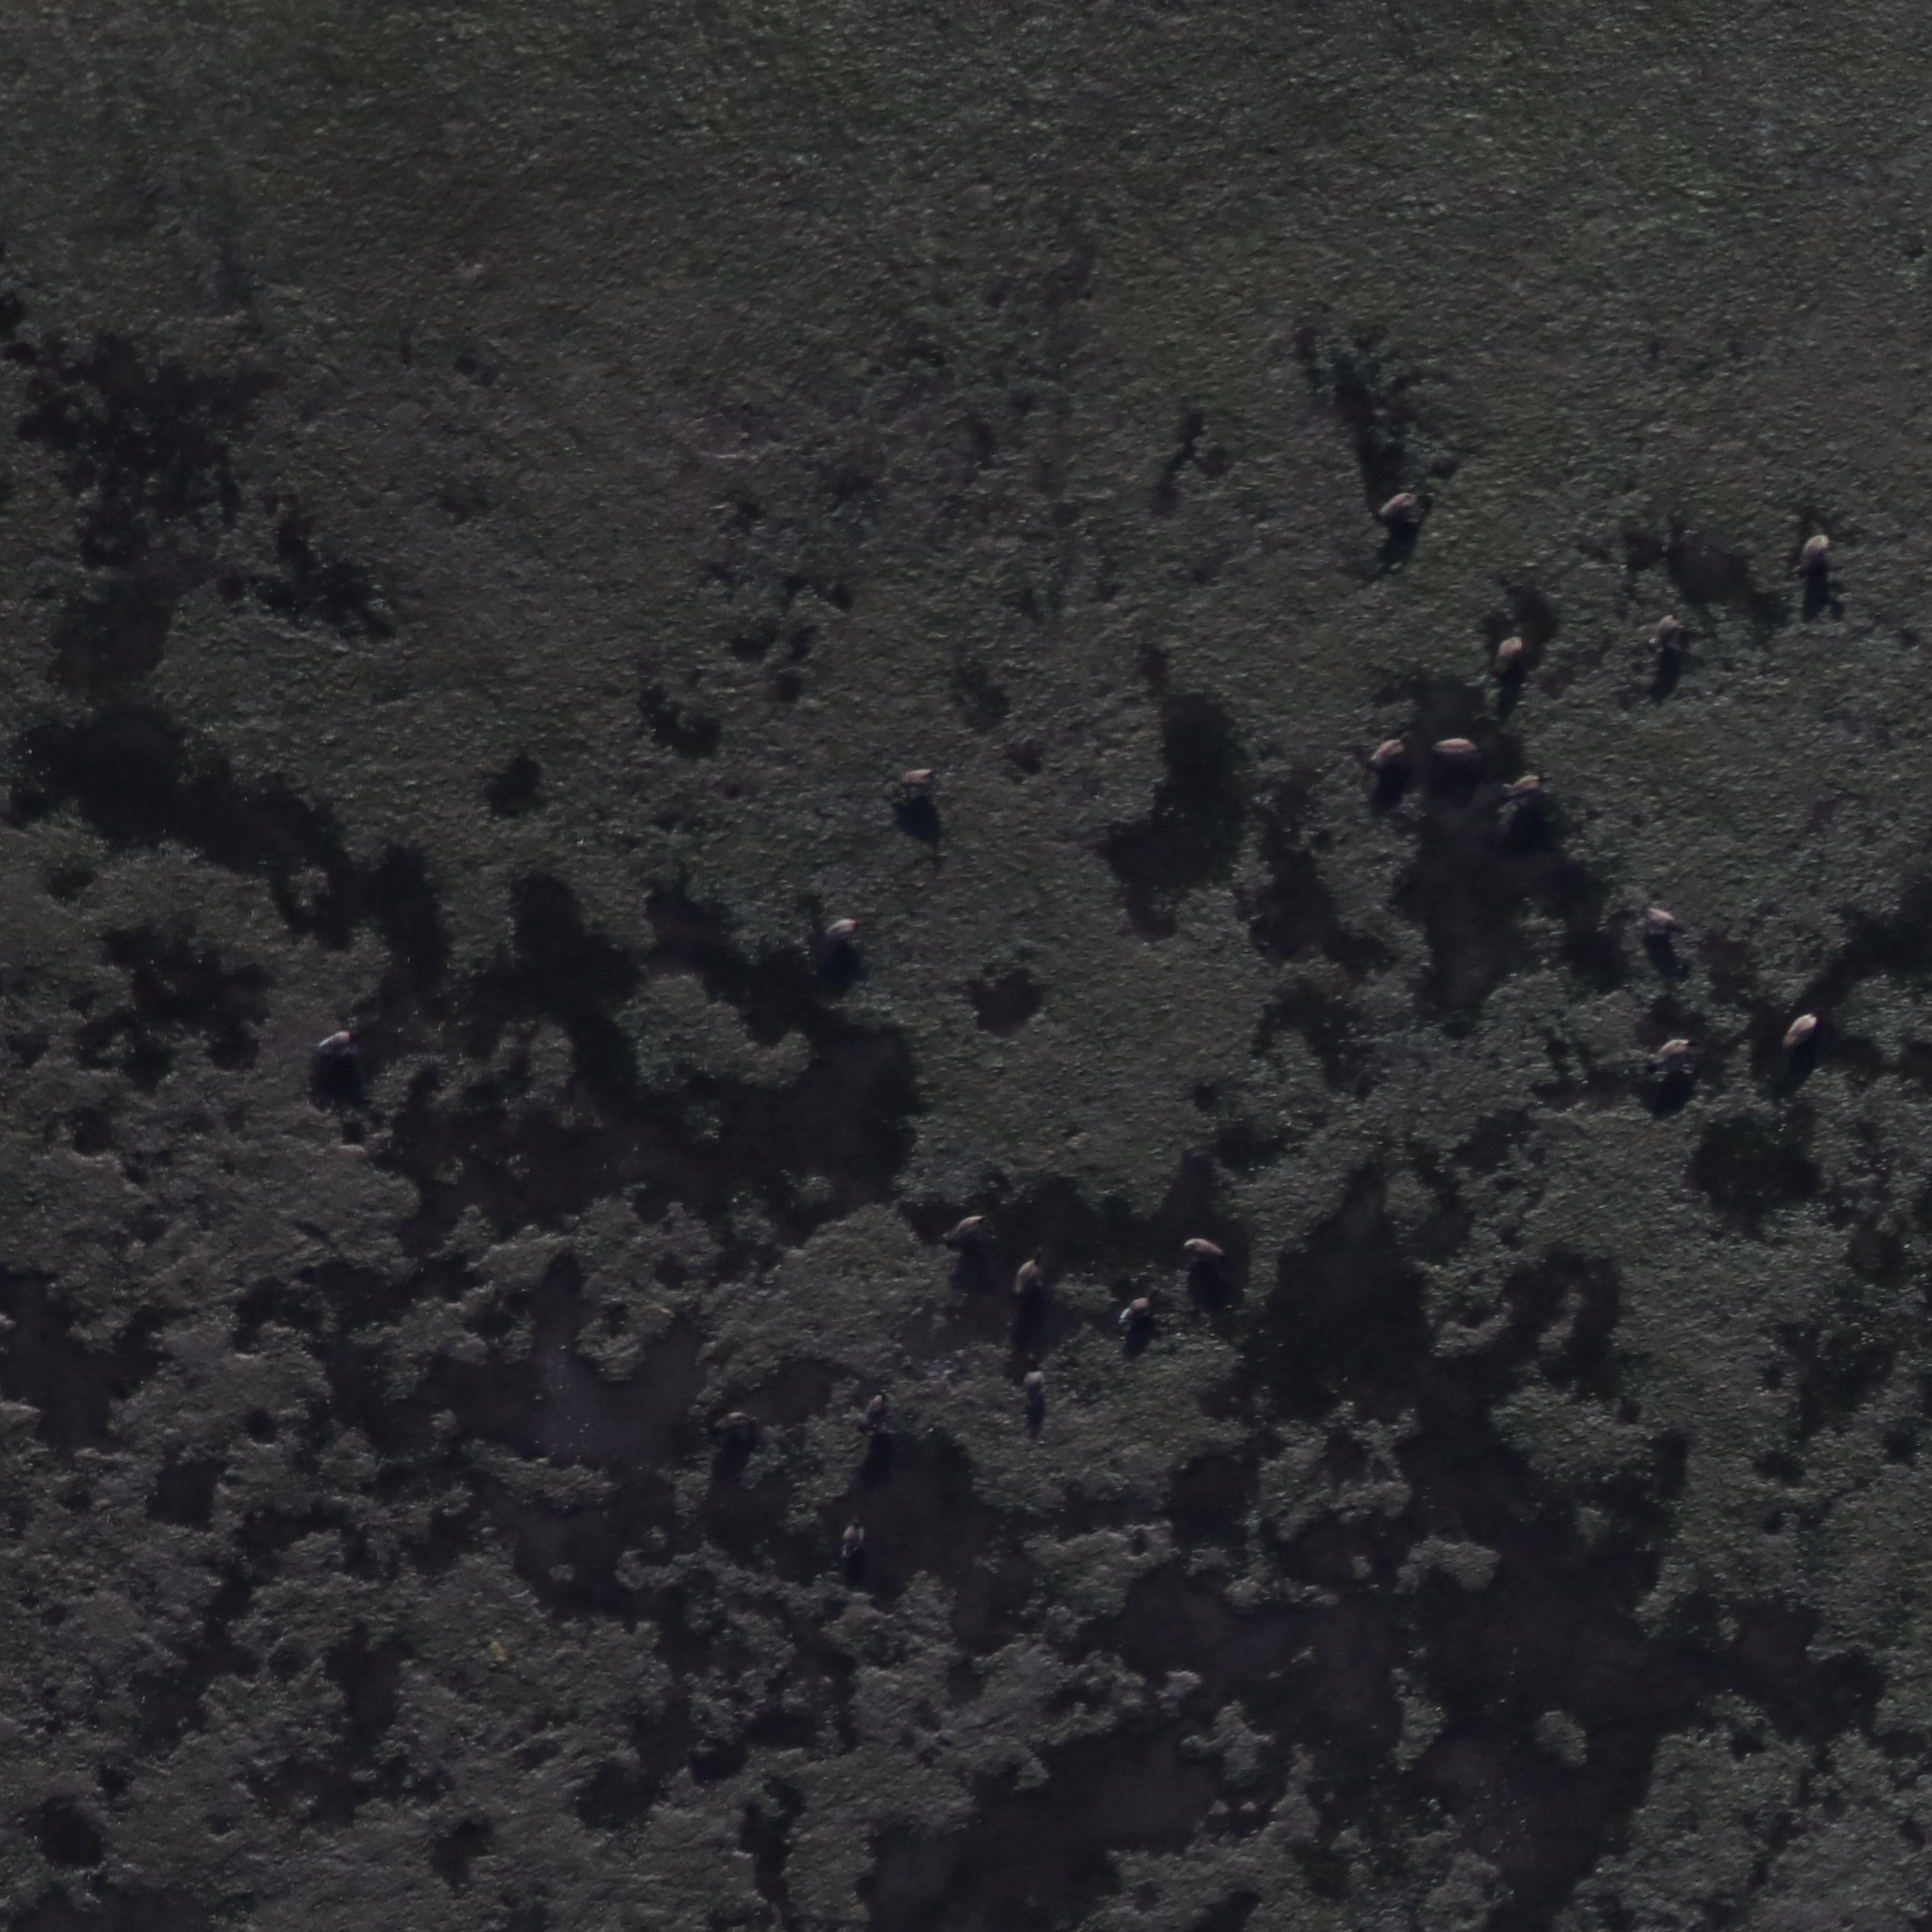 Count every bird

21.